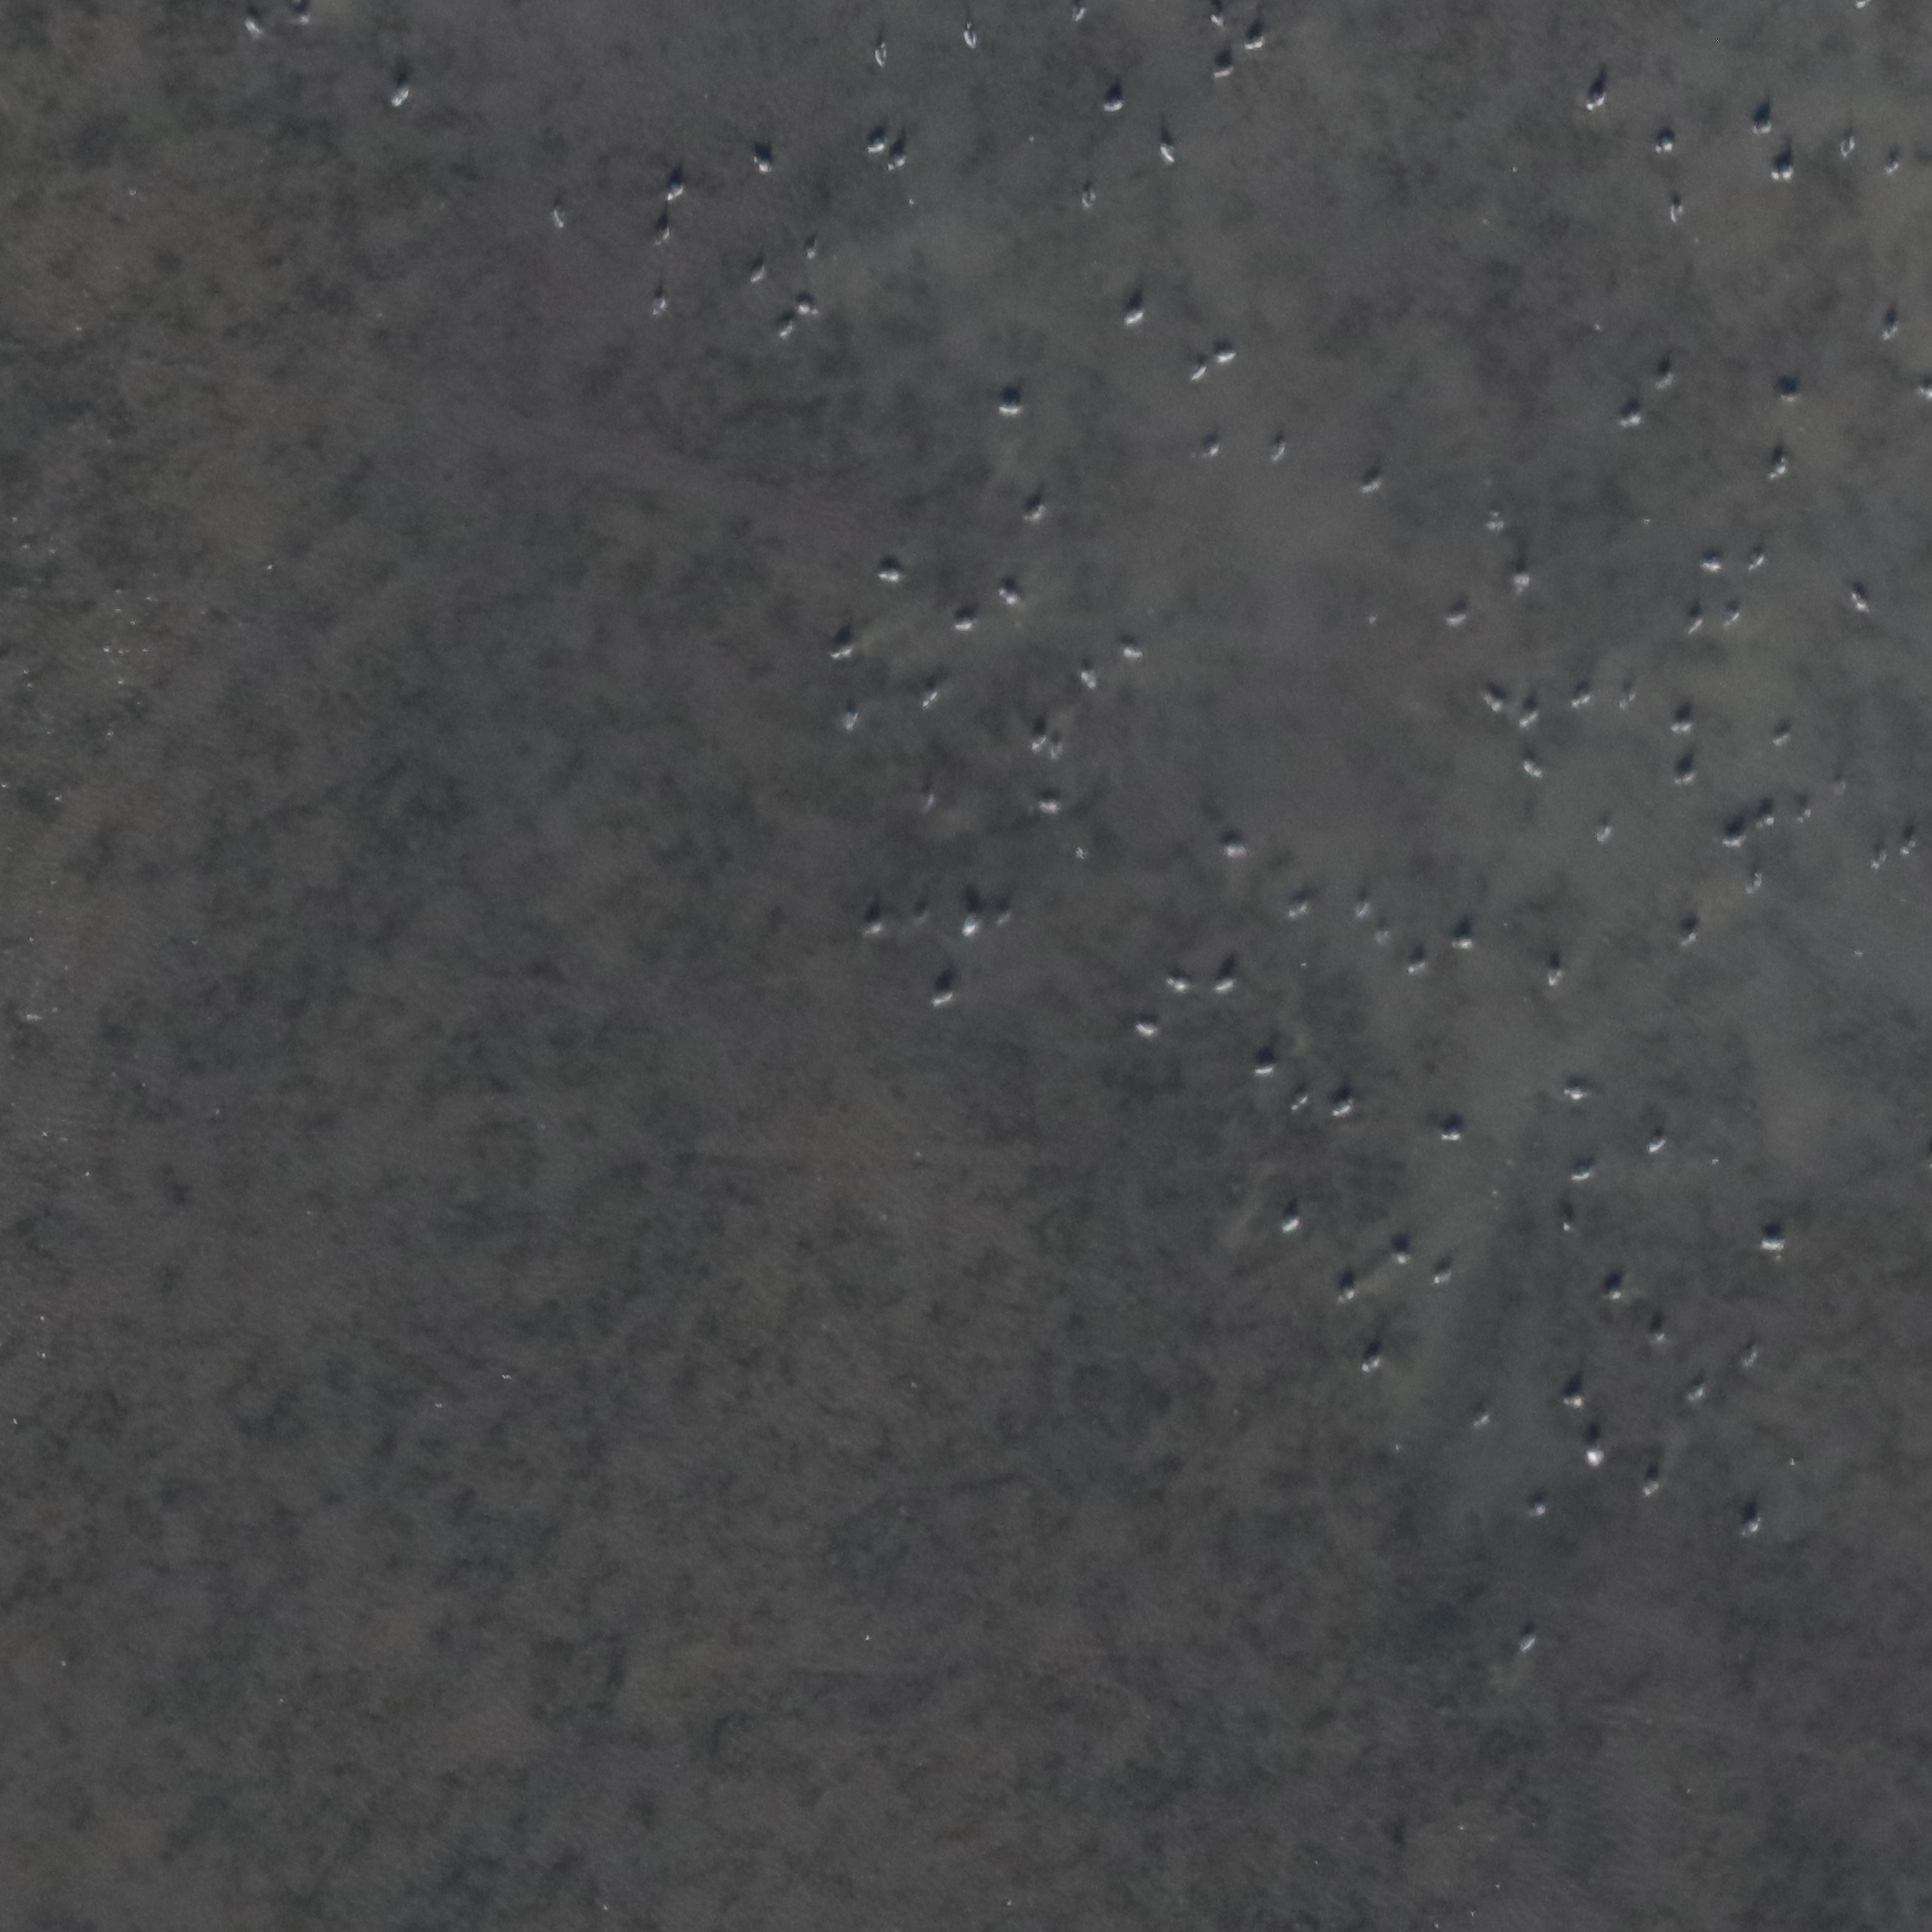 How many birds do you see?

120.